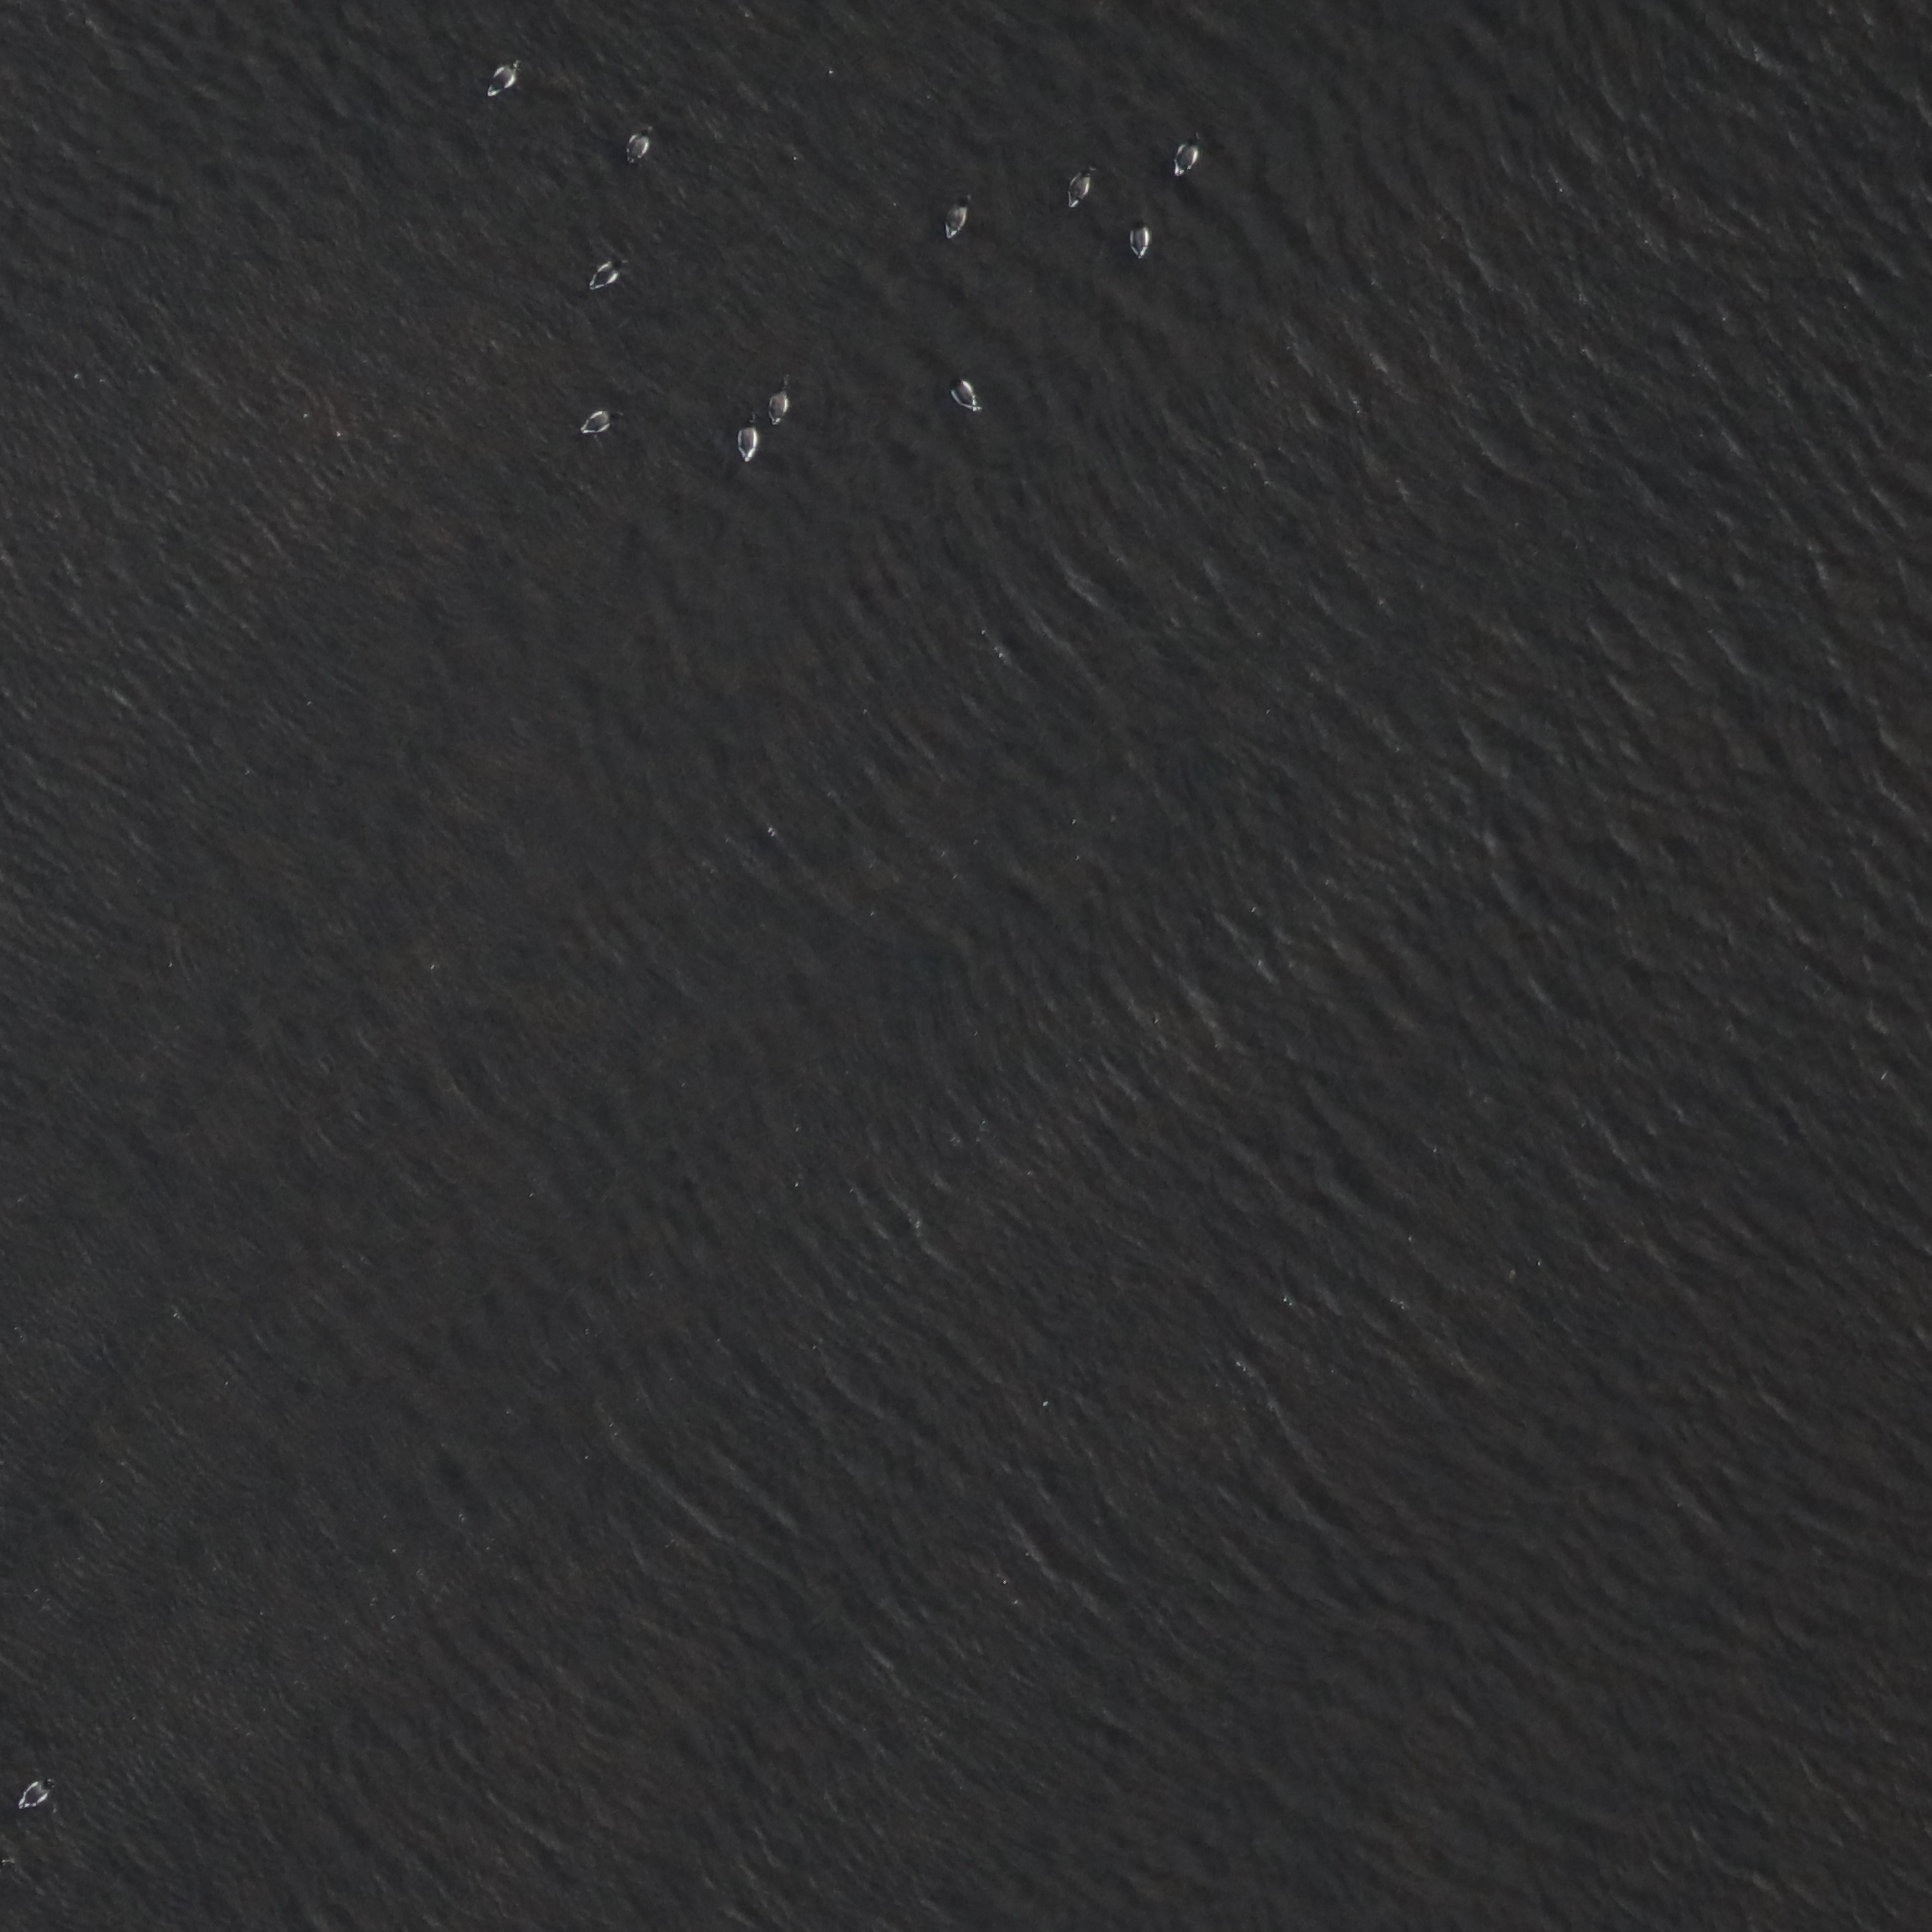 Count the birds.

12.